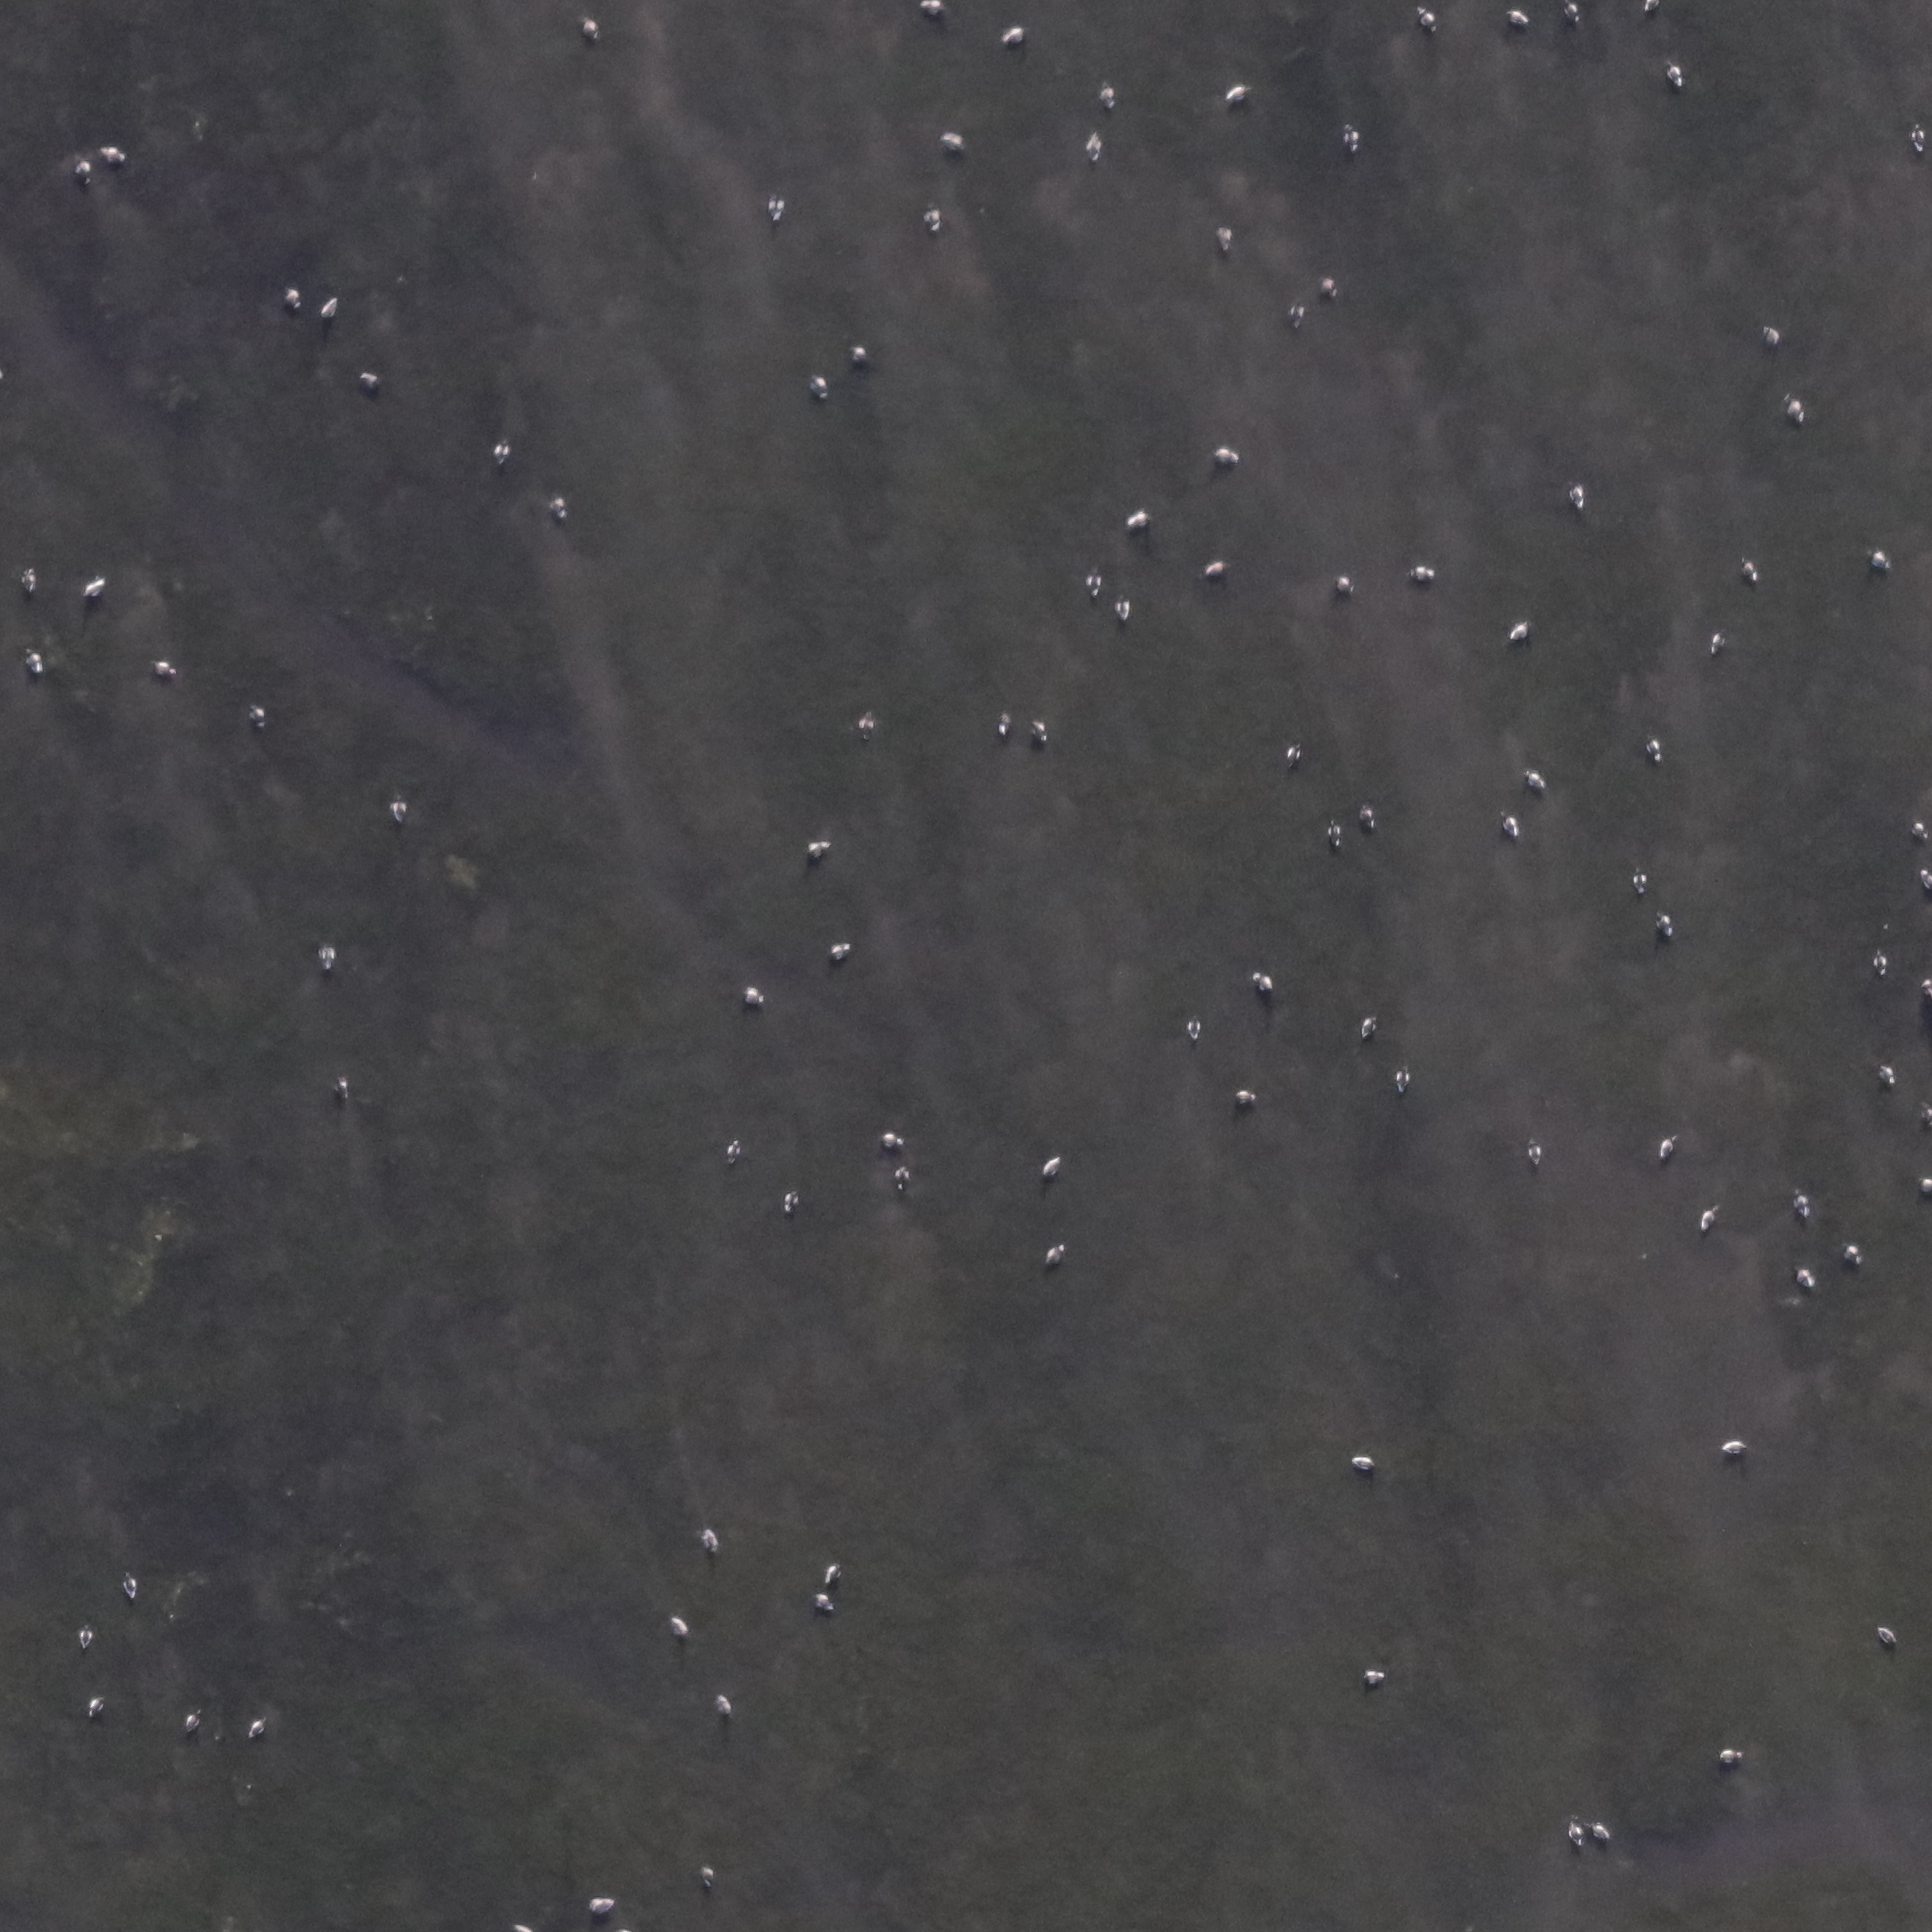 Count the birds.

107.